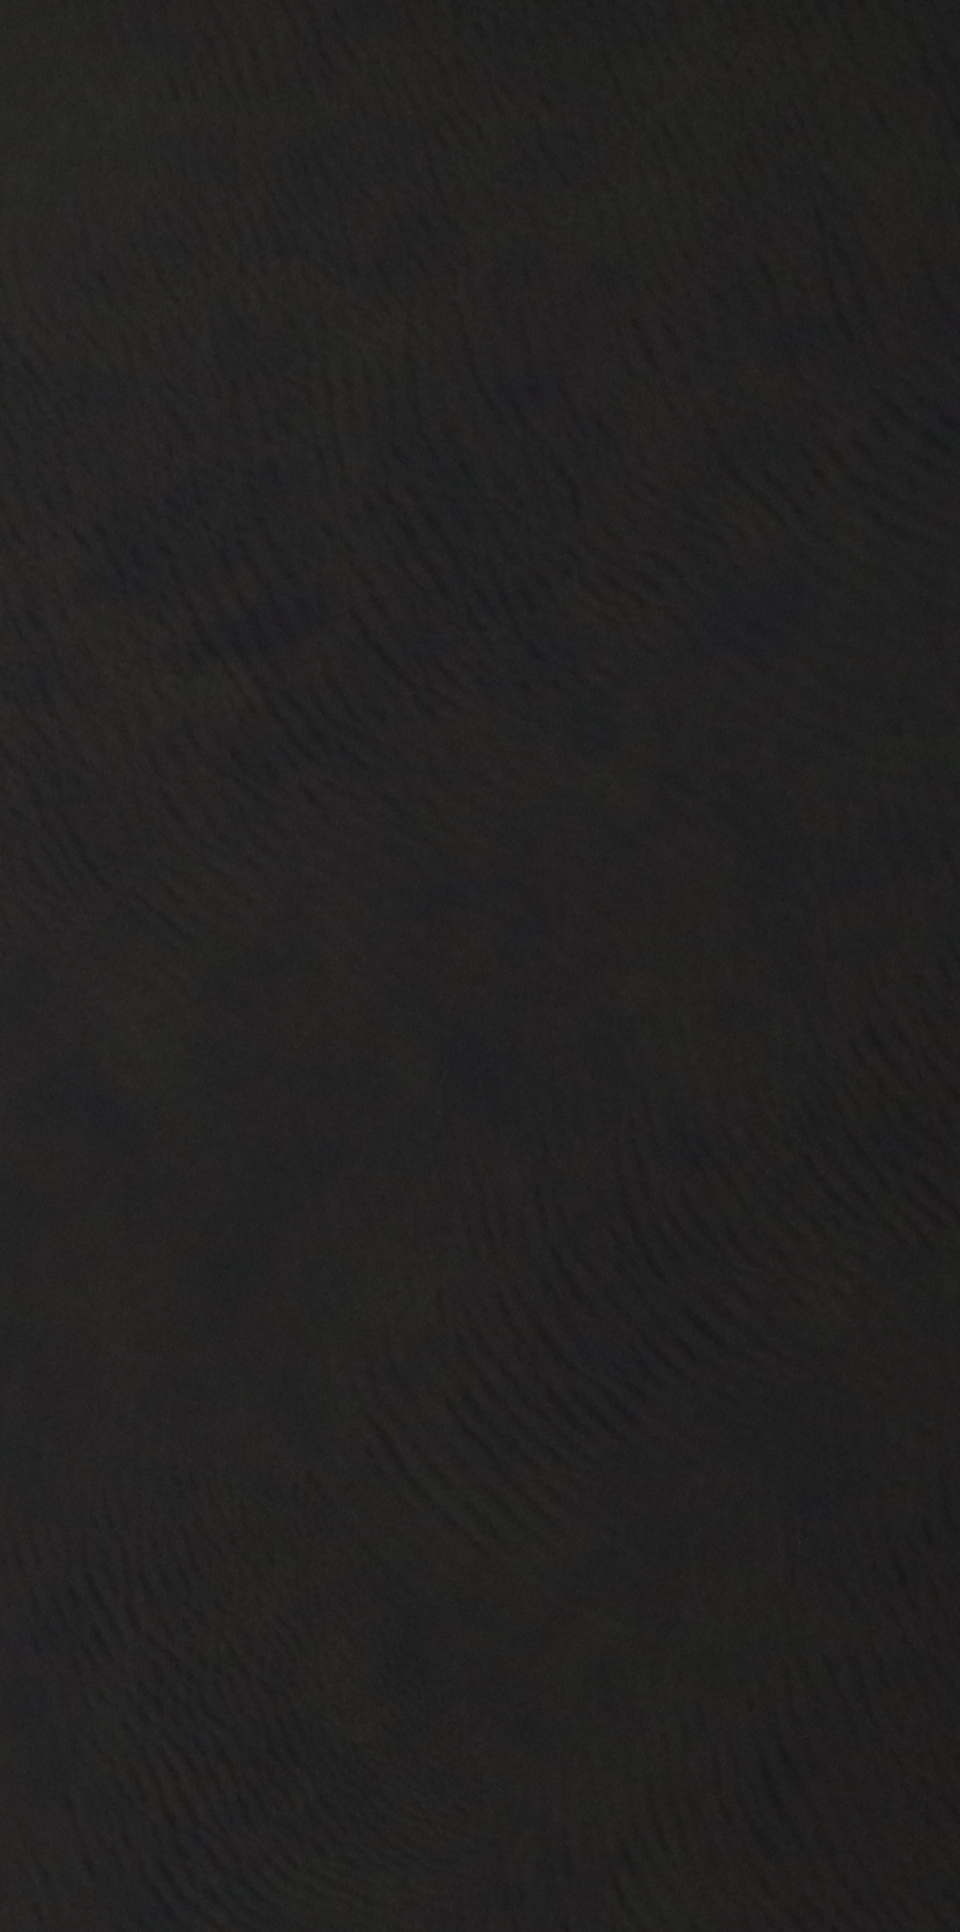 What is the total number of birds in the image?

0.